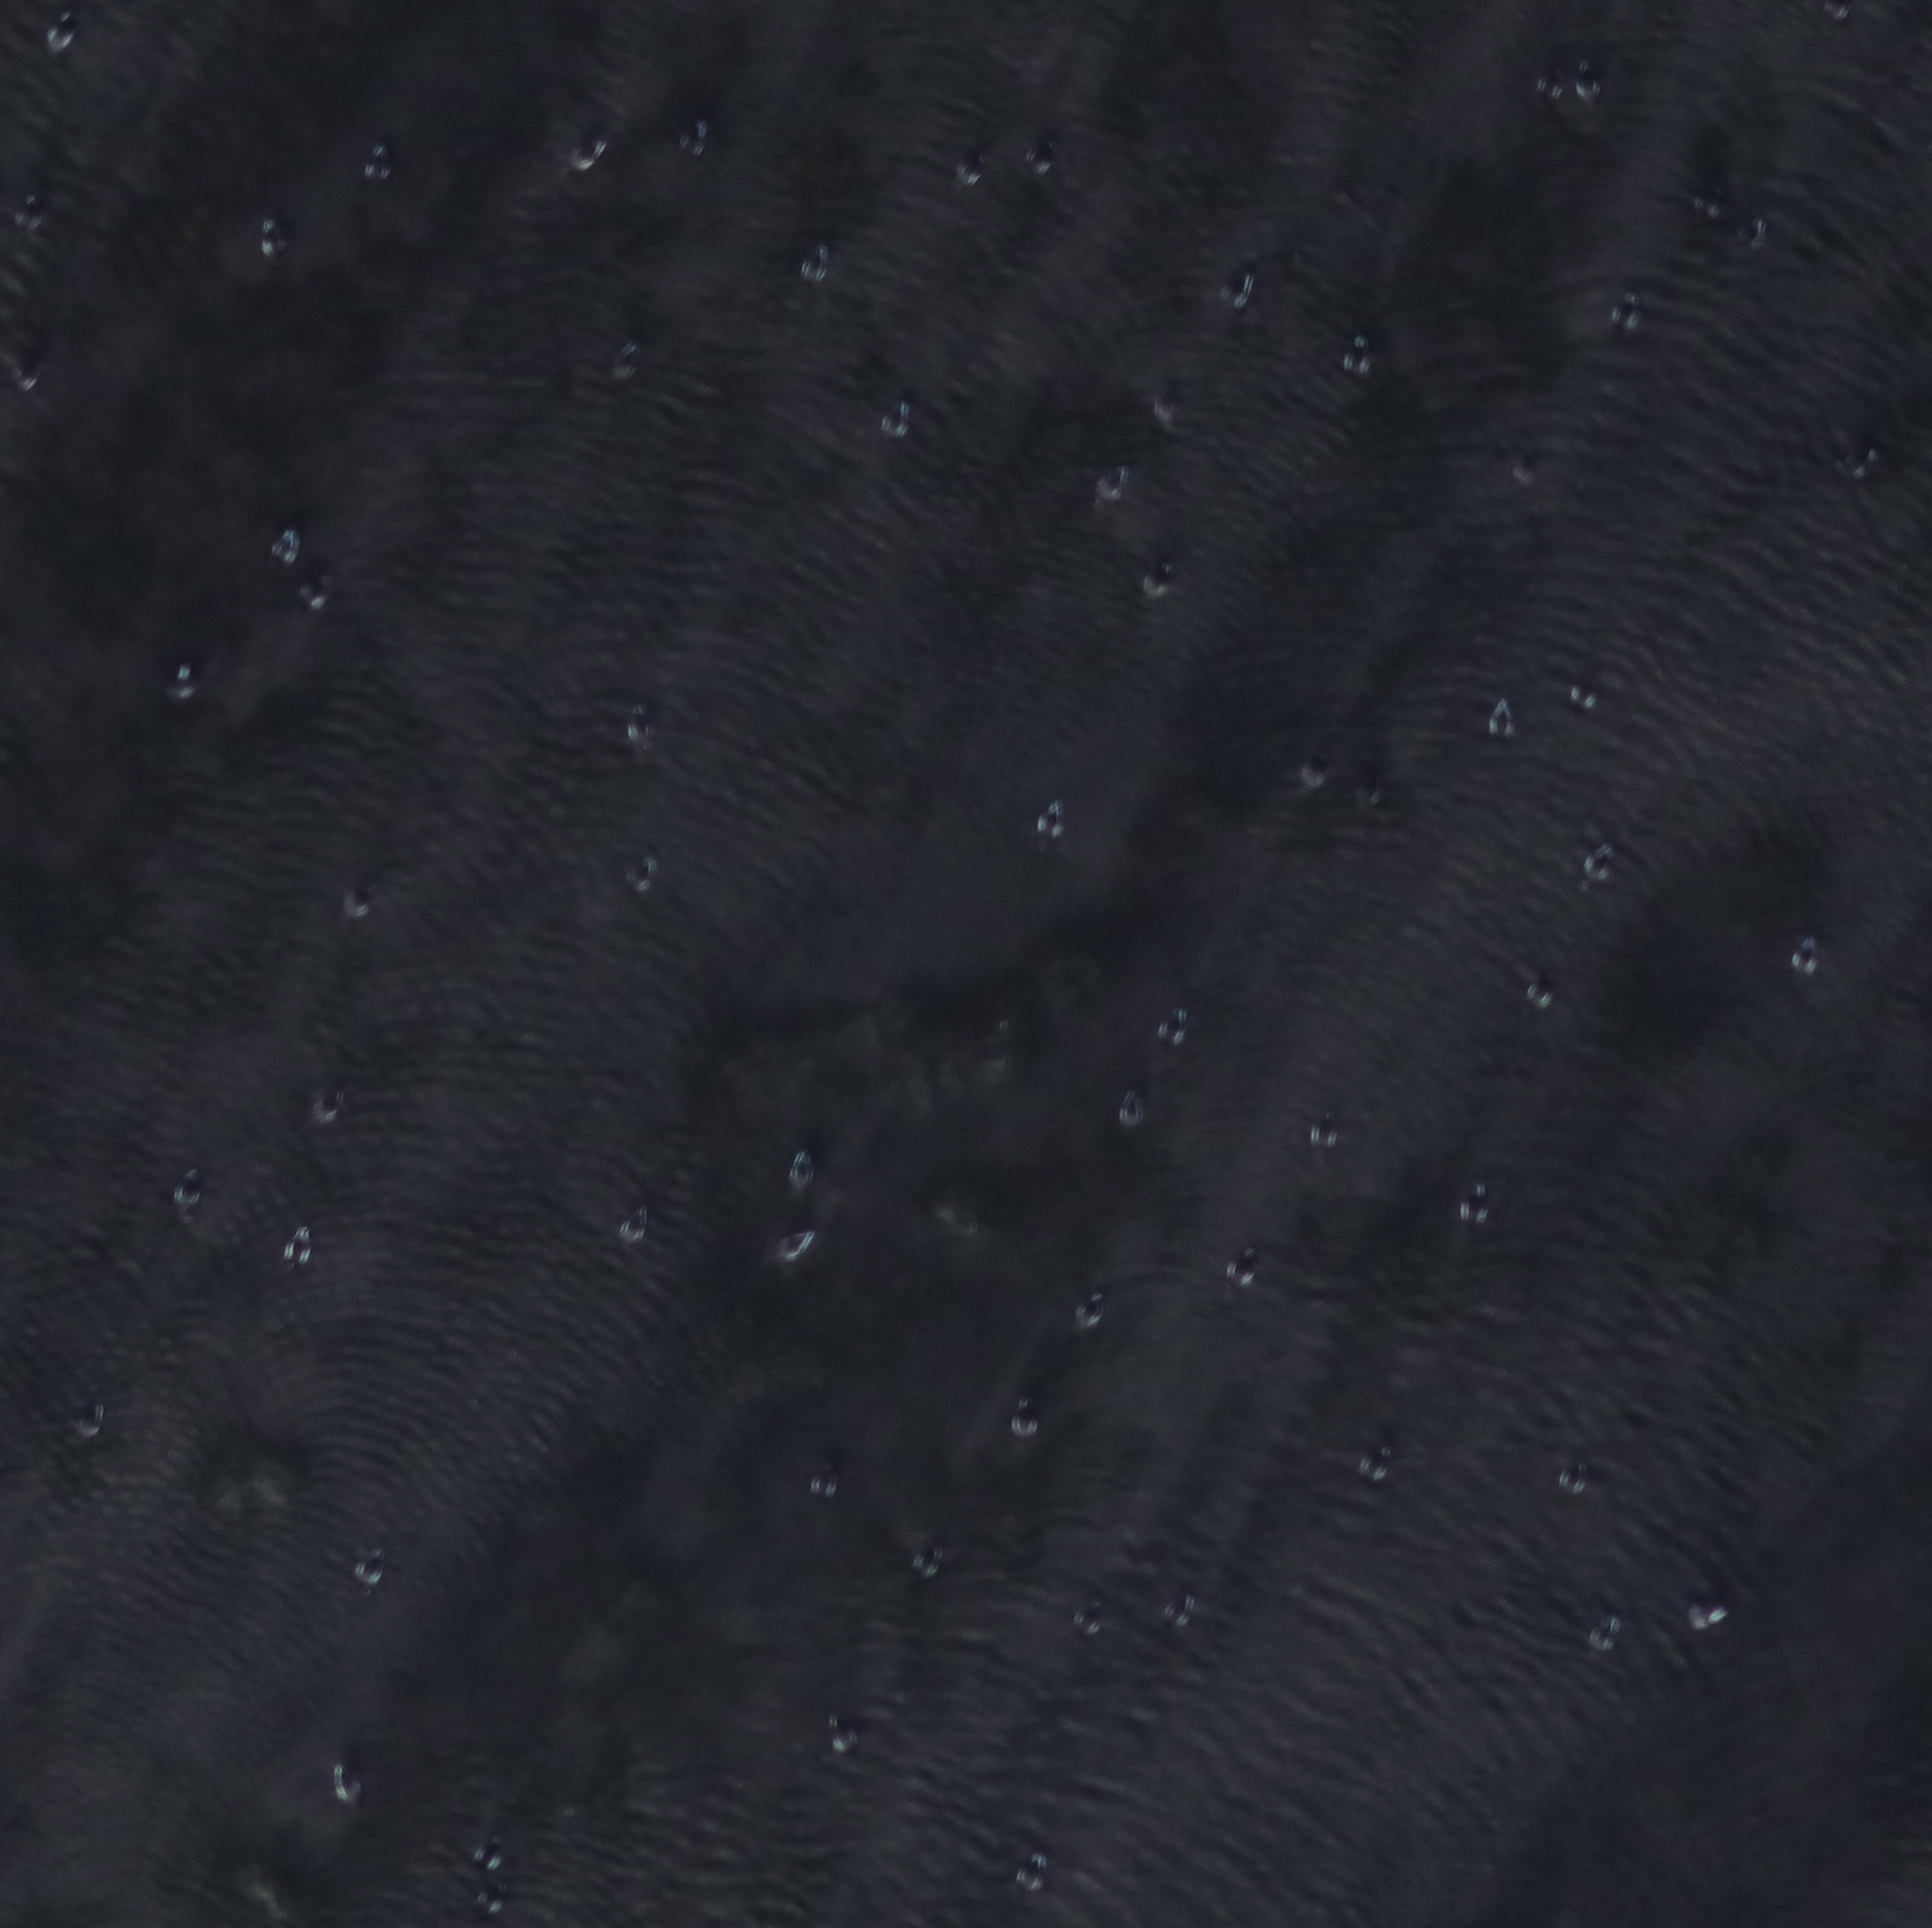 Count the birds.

64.